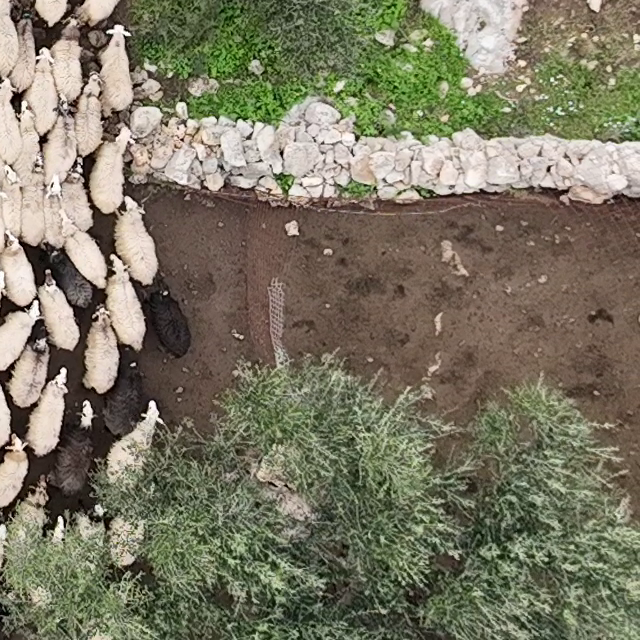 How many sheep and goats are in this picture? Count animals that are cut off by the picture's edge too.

37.